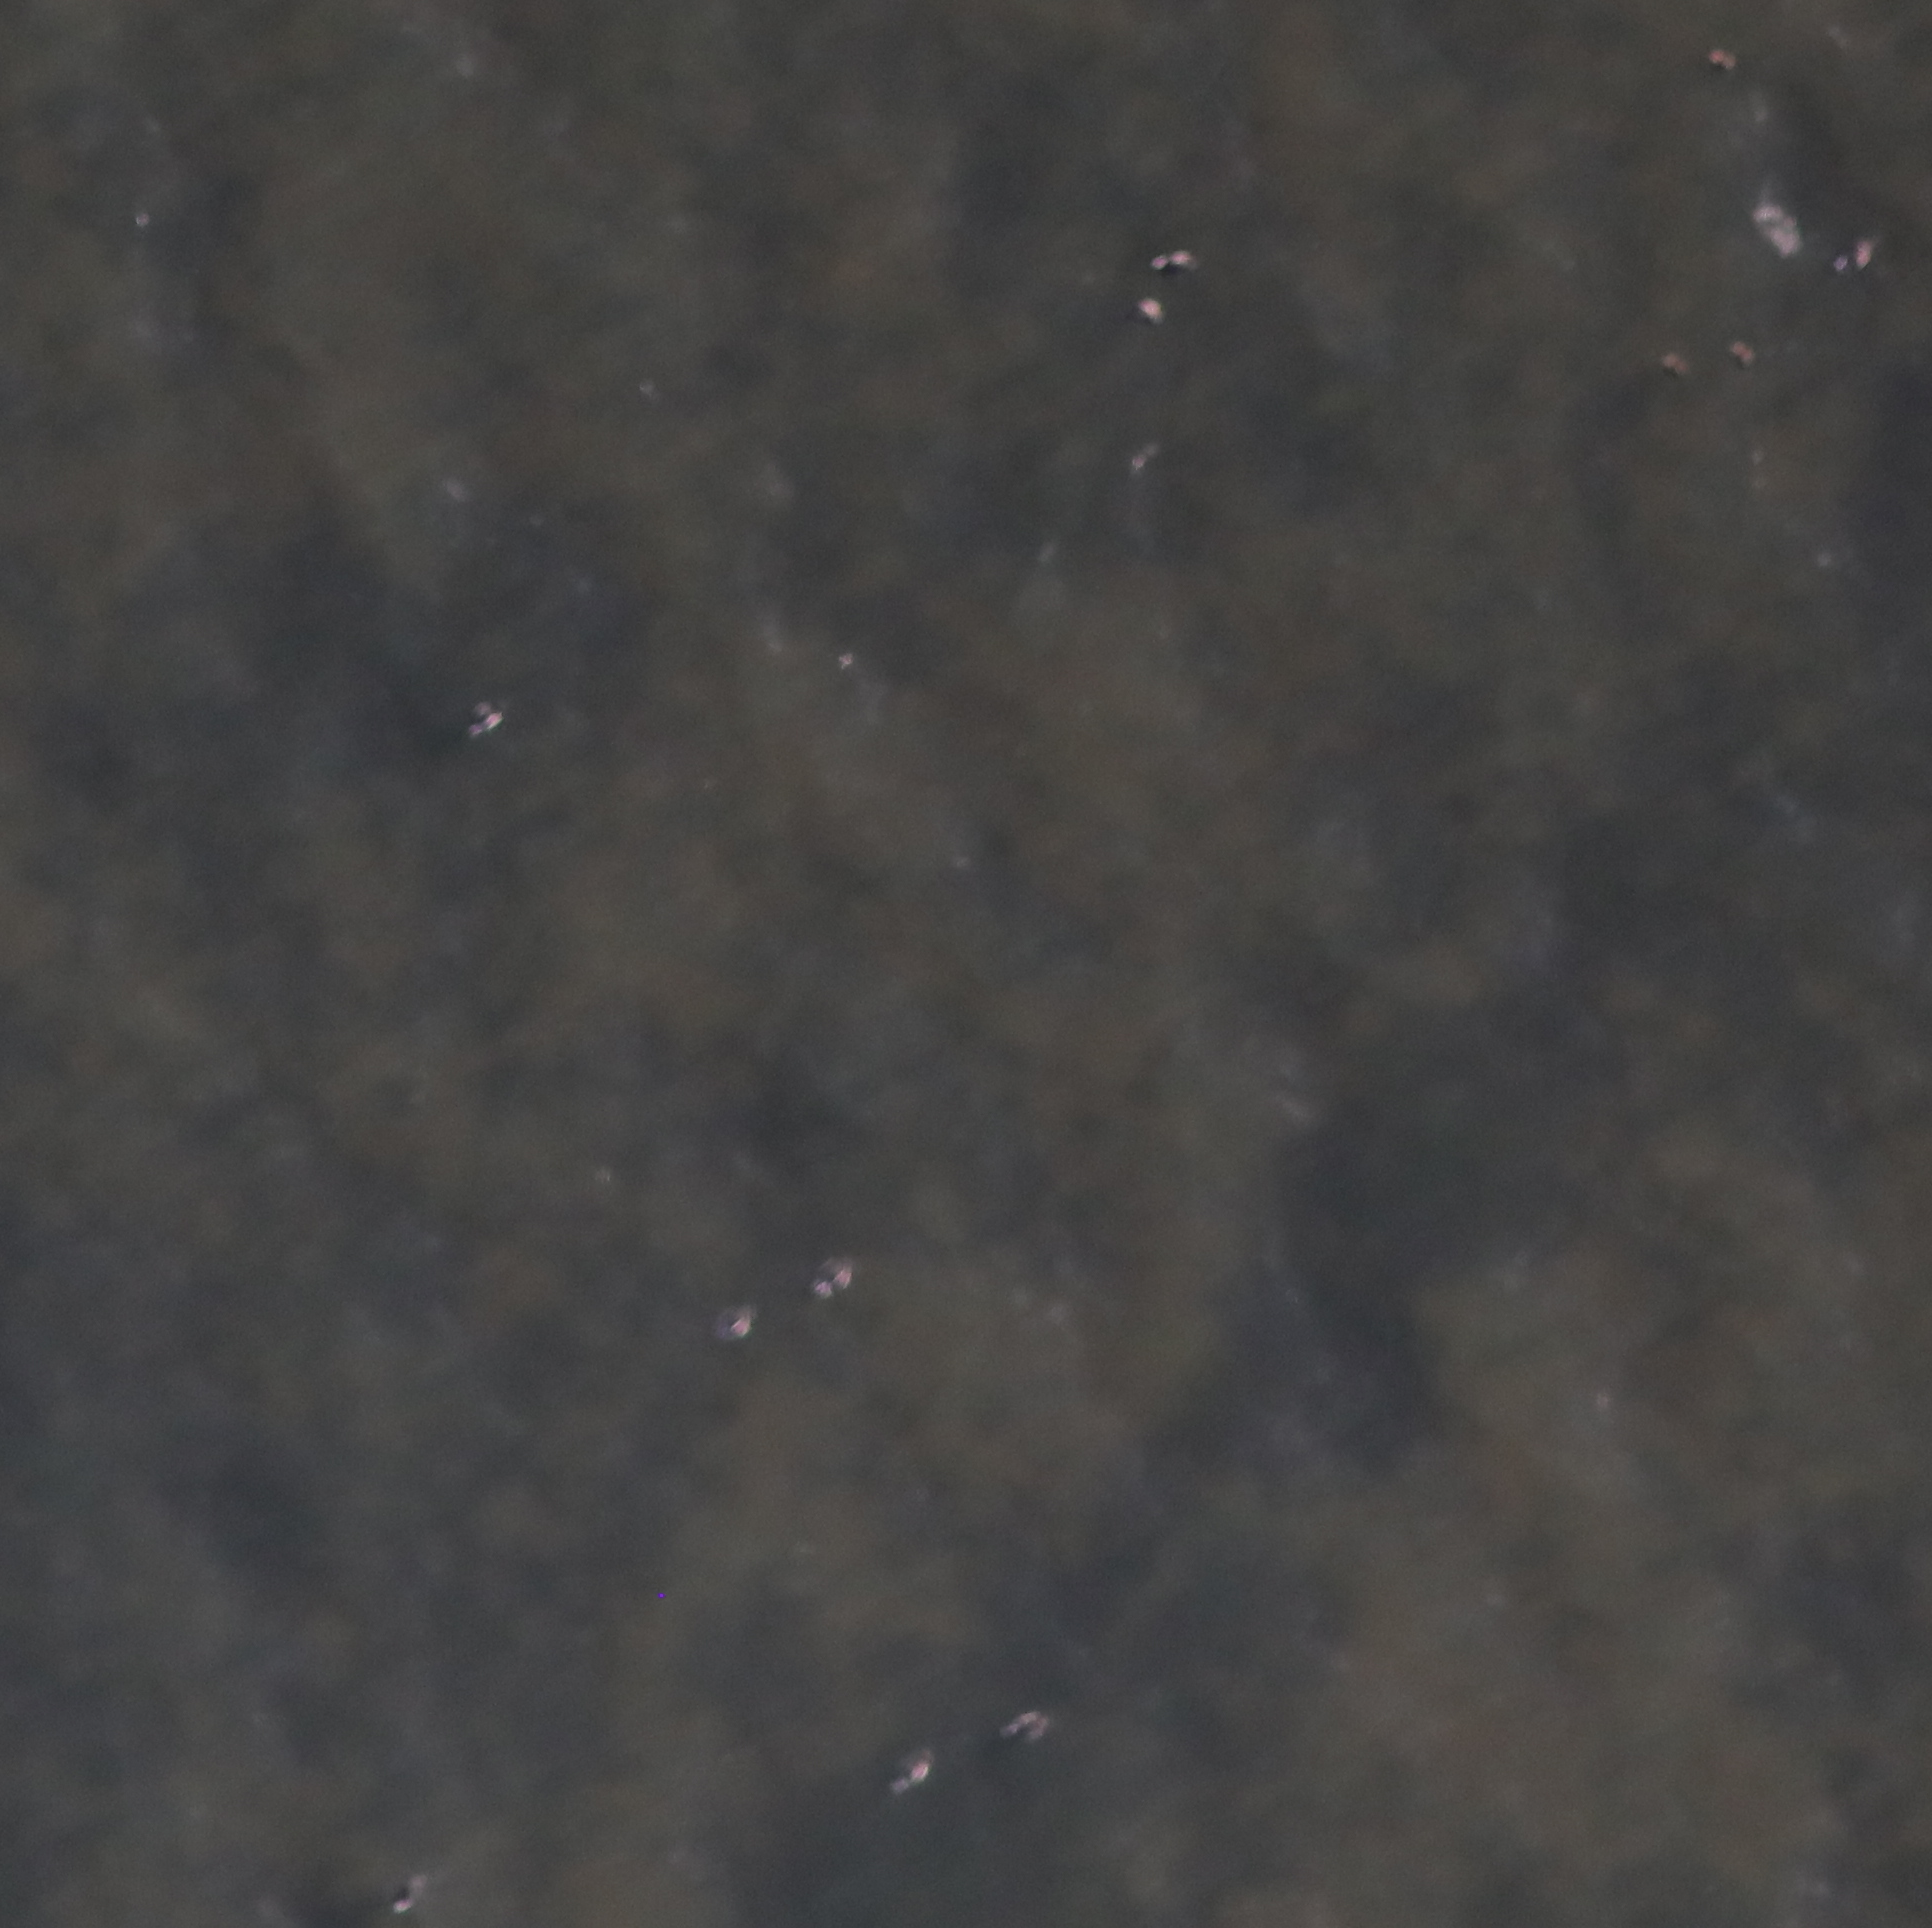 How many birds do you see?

12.